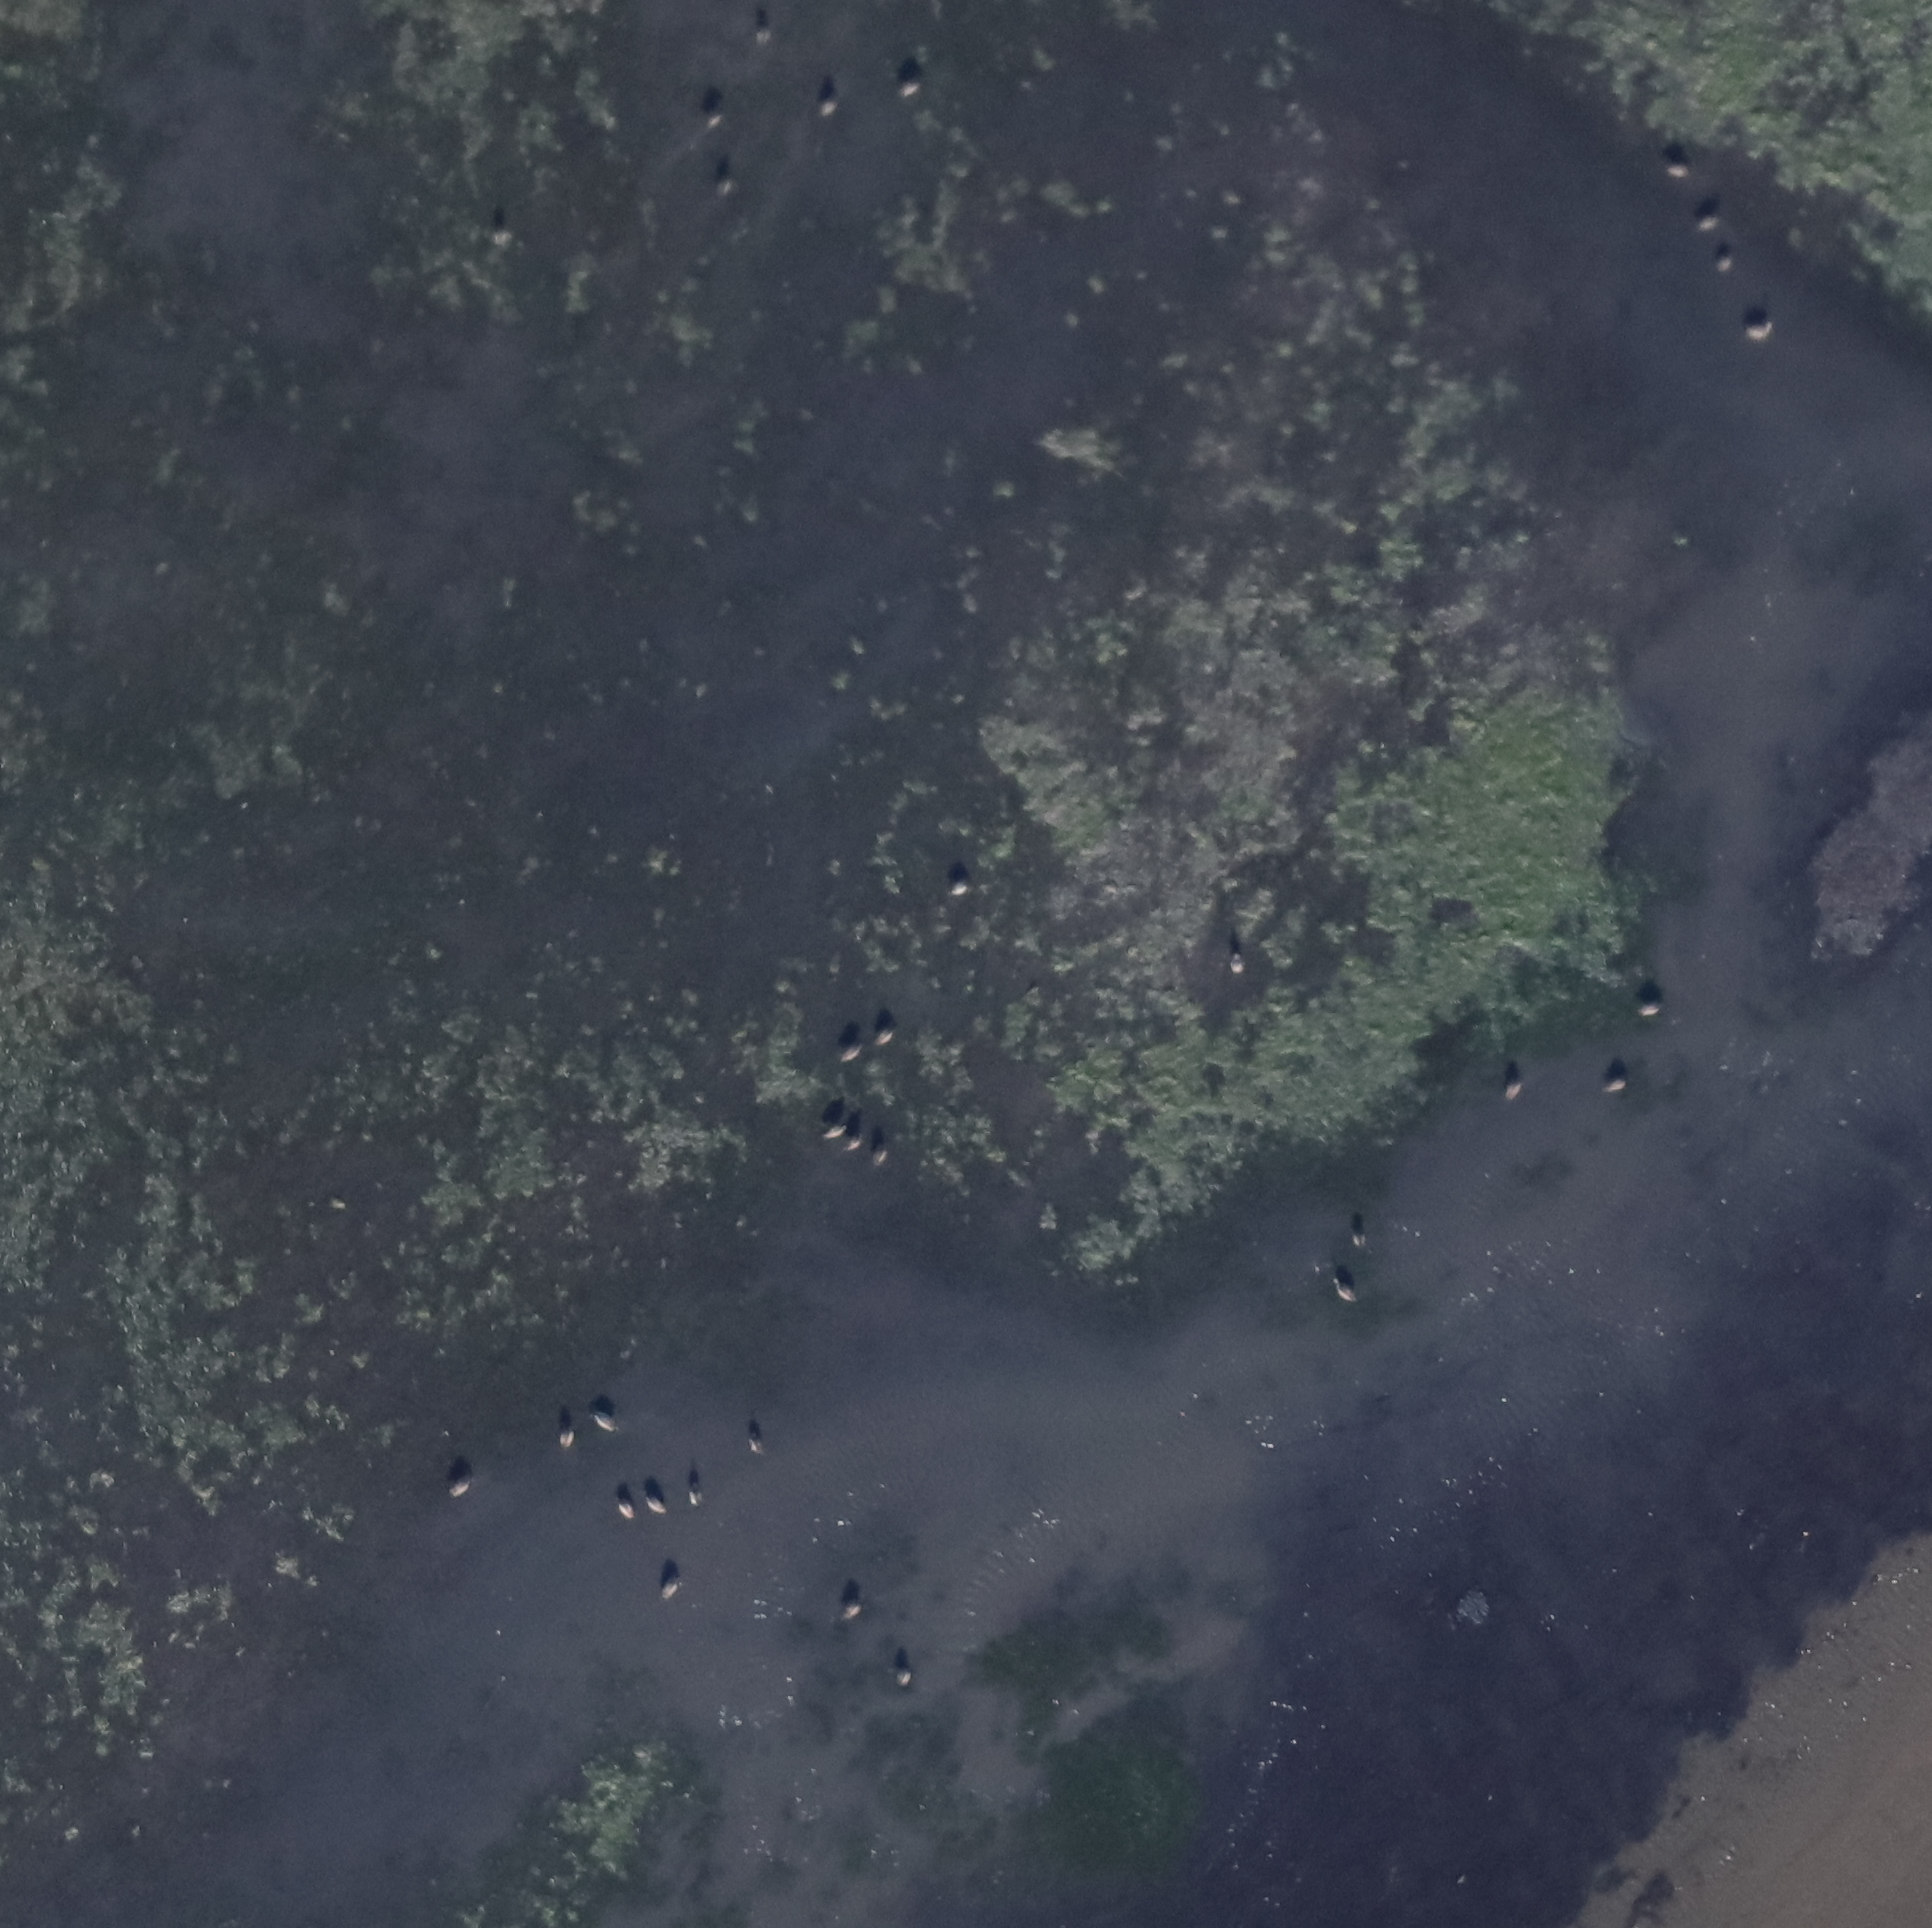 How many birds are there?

32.